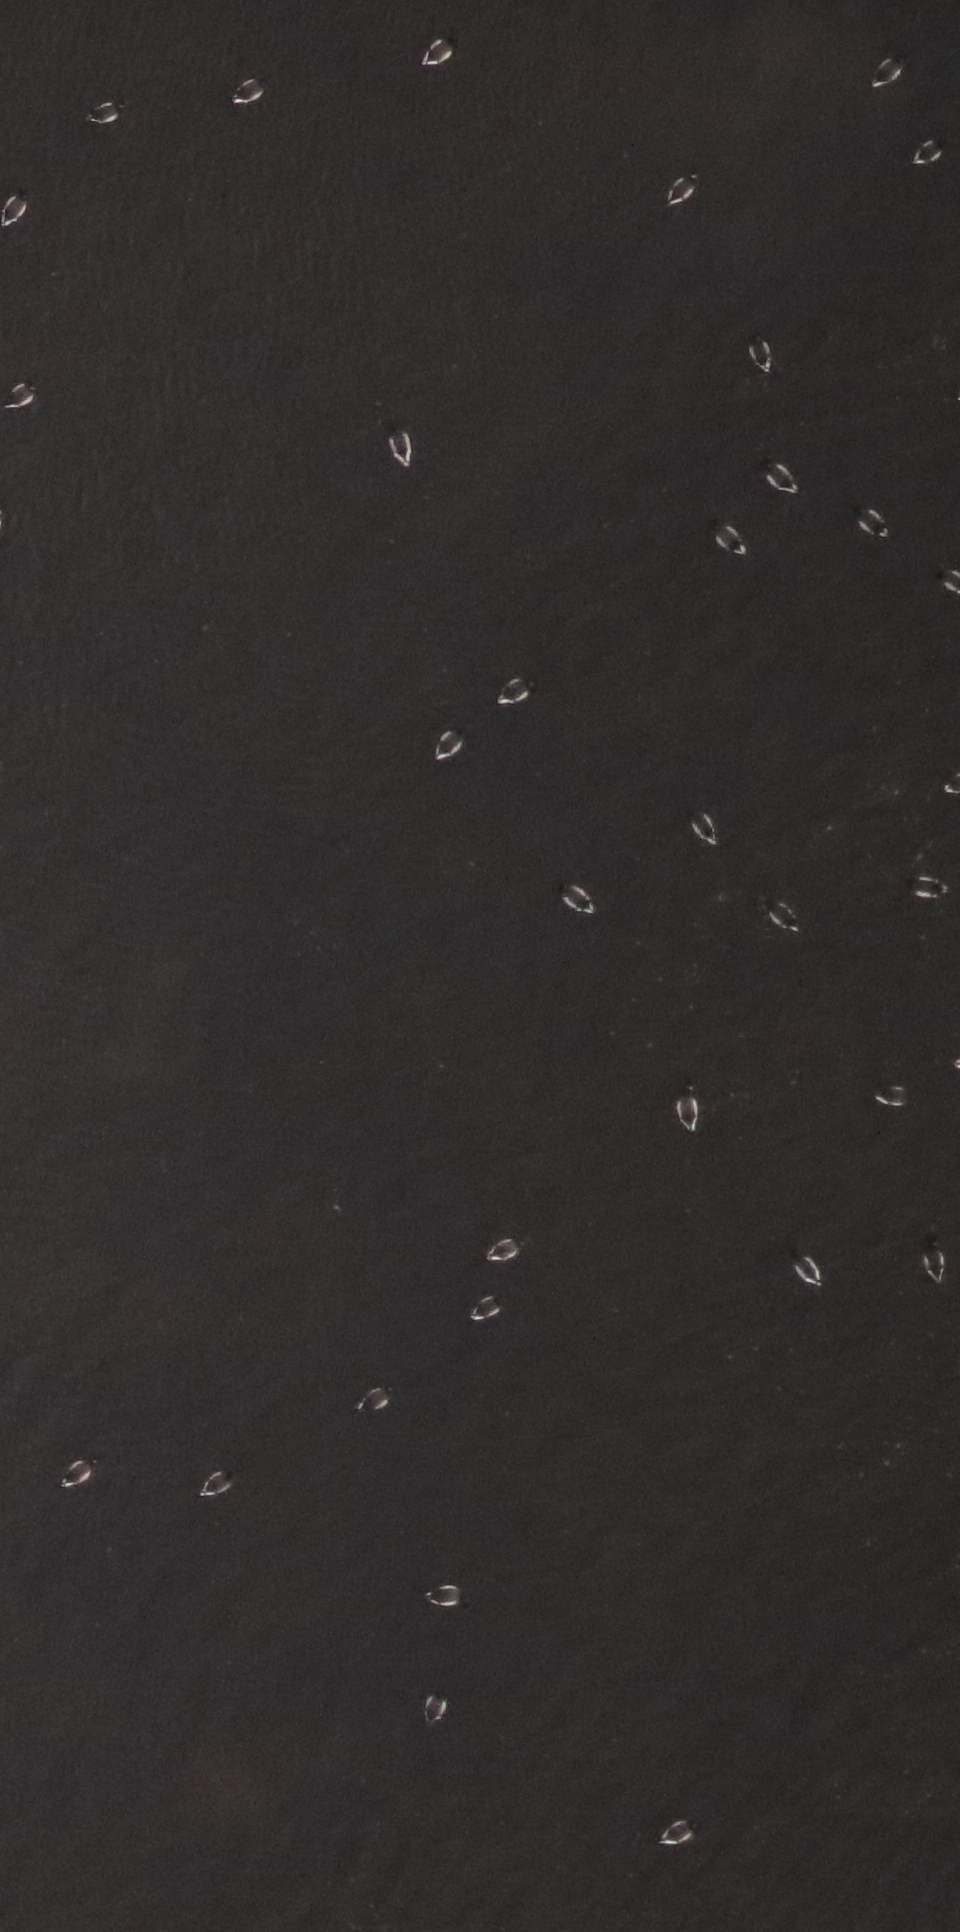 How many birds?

33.